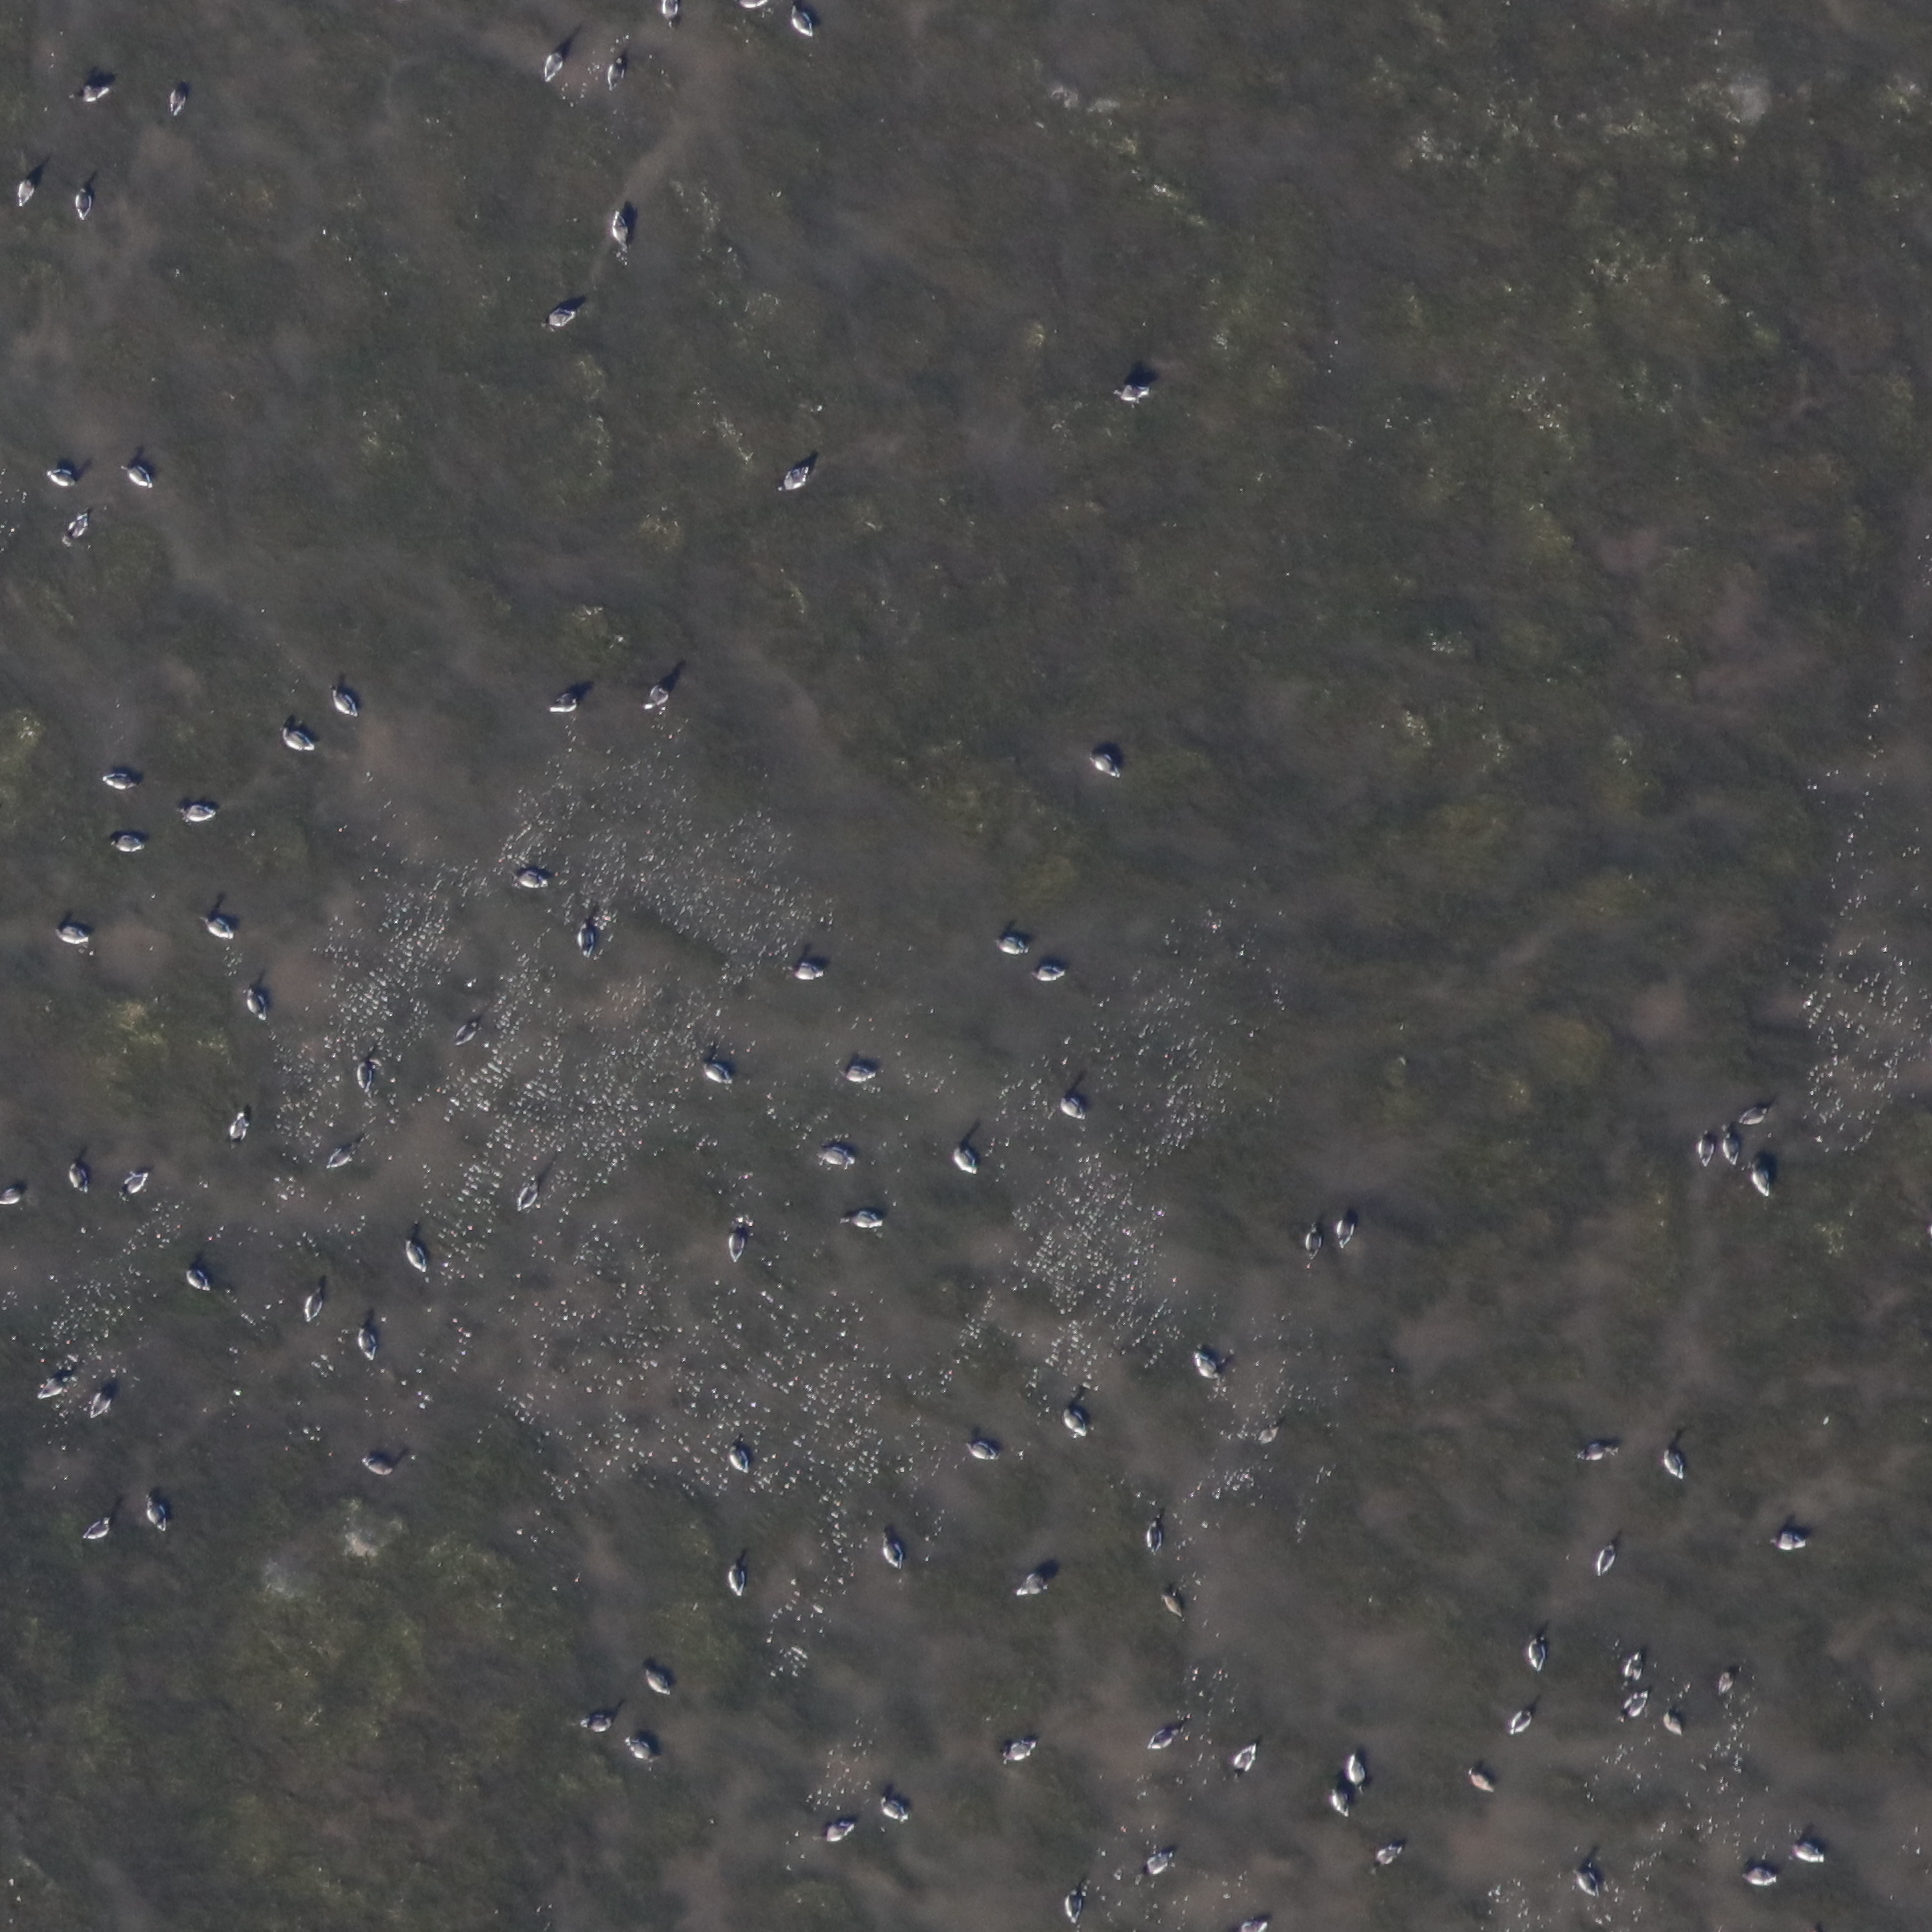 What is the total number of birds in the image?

98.